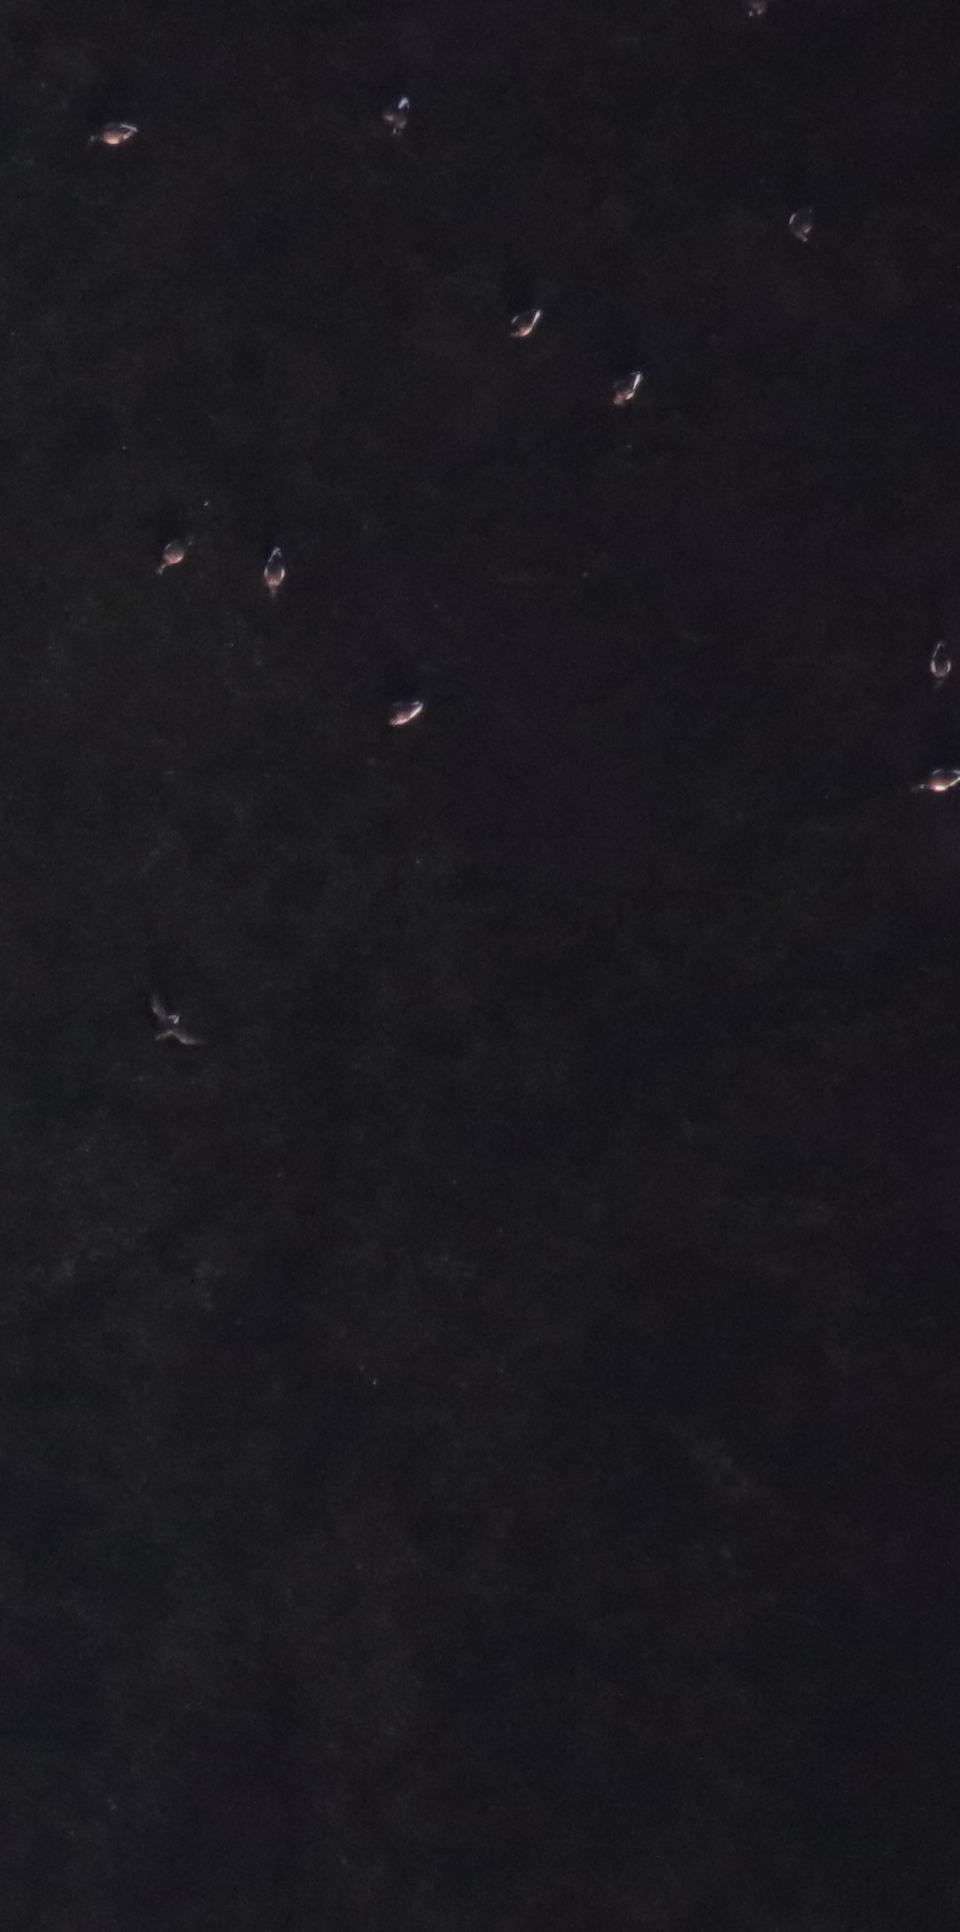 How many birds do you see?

11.